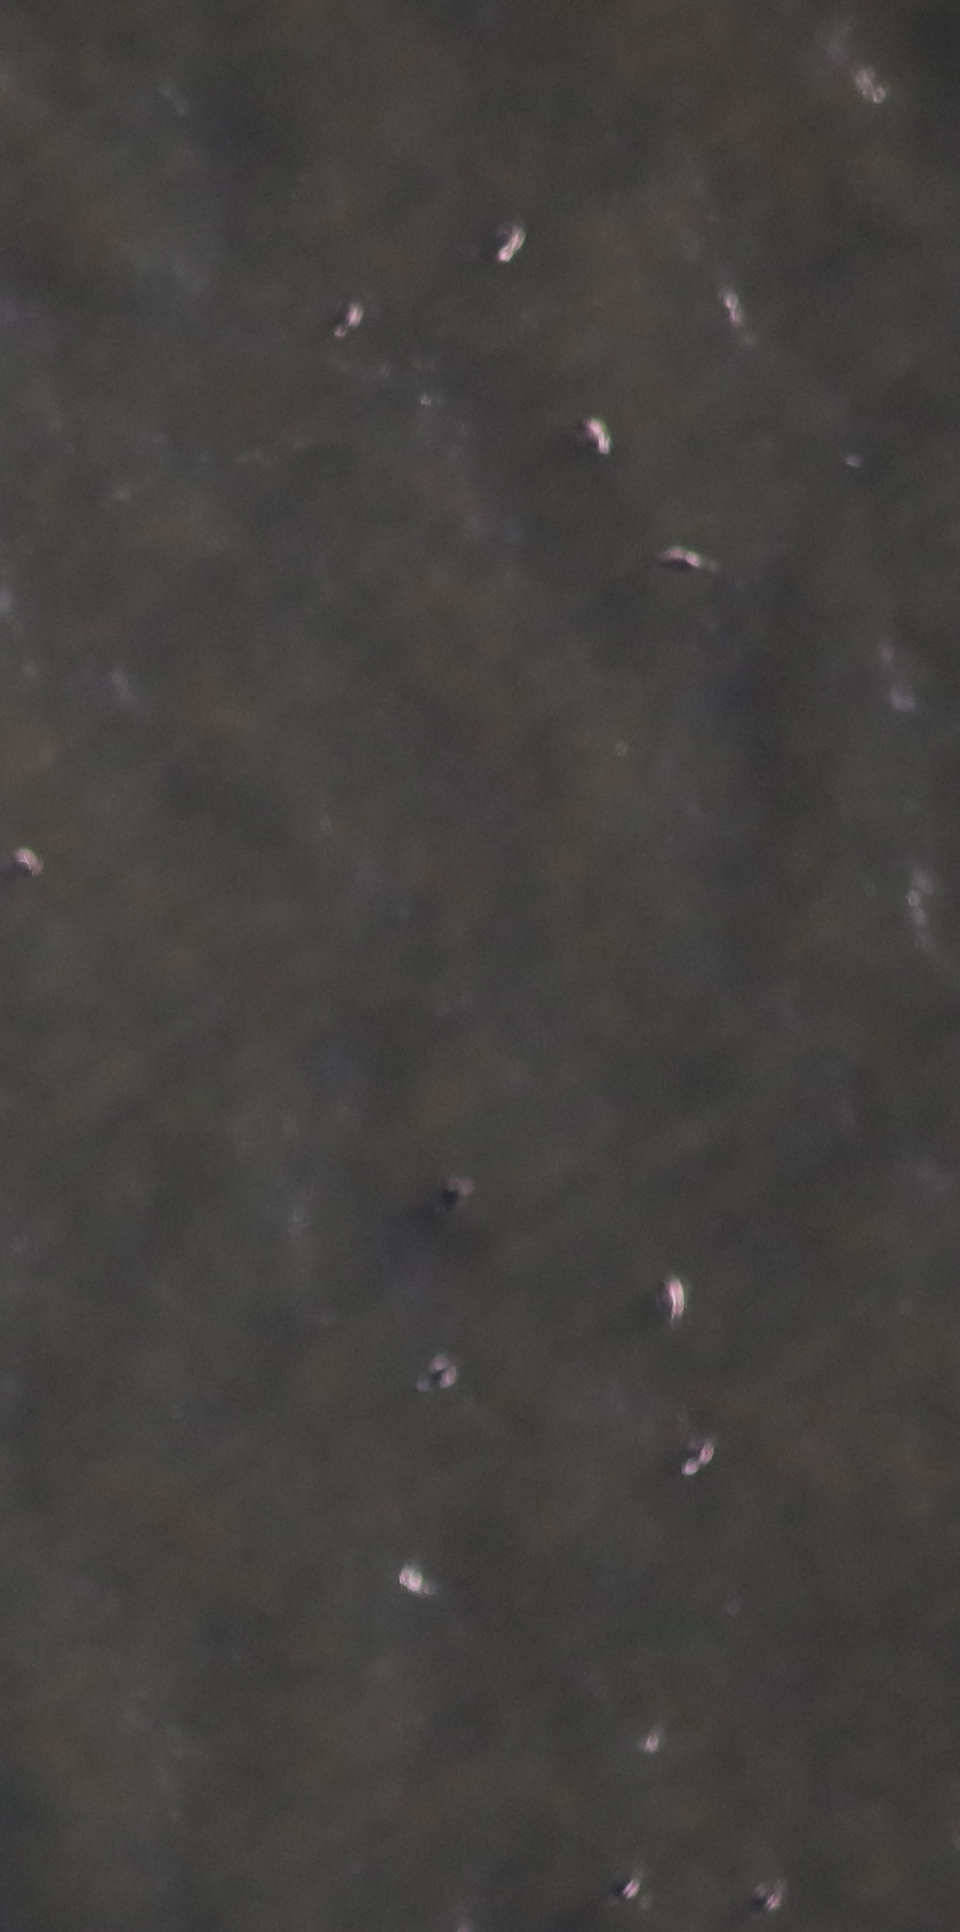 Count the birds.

12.